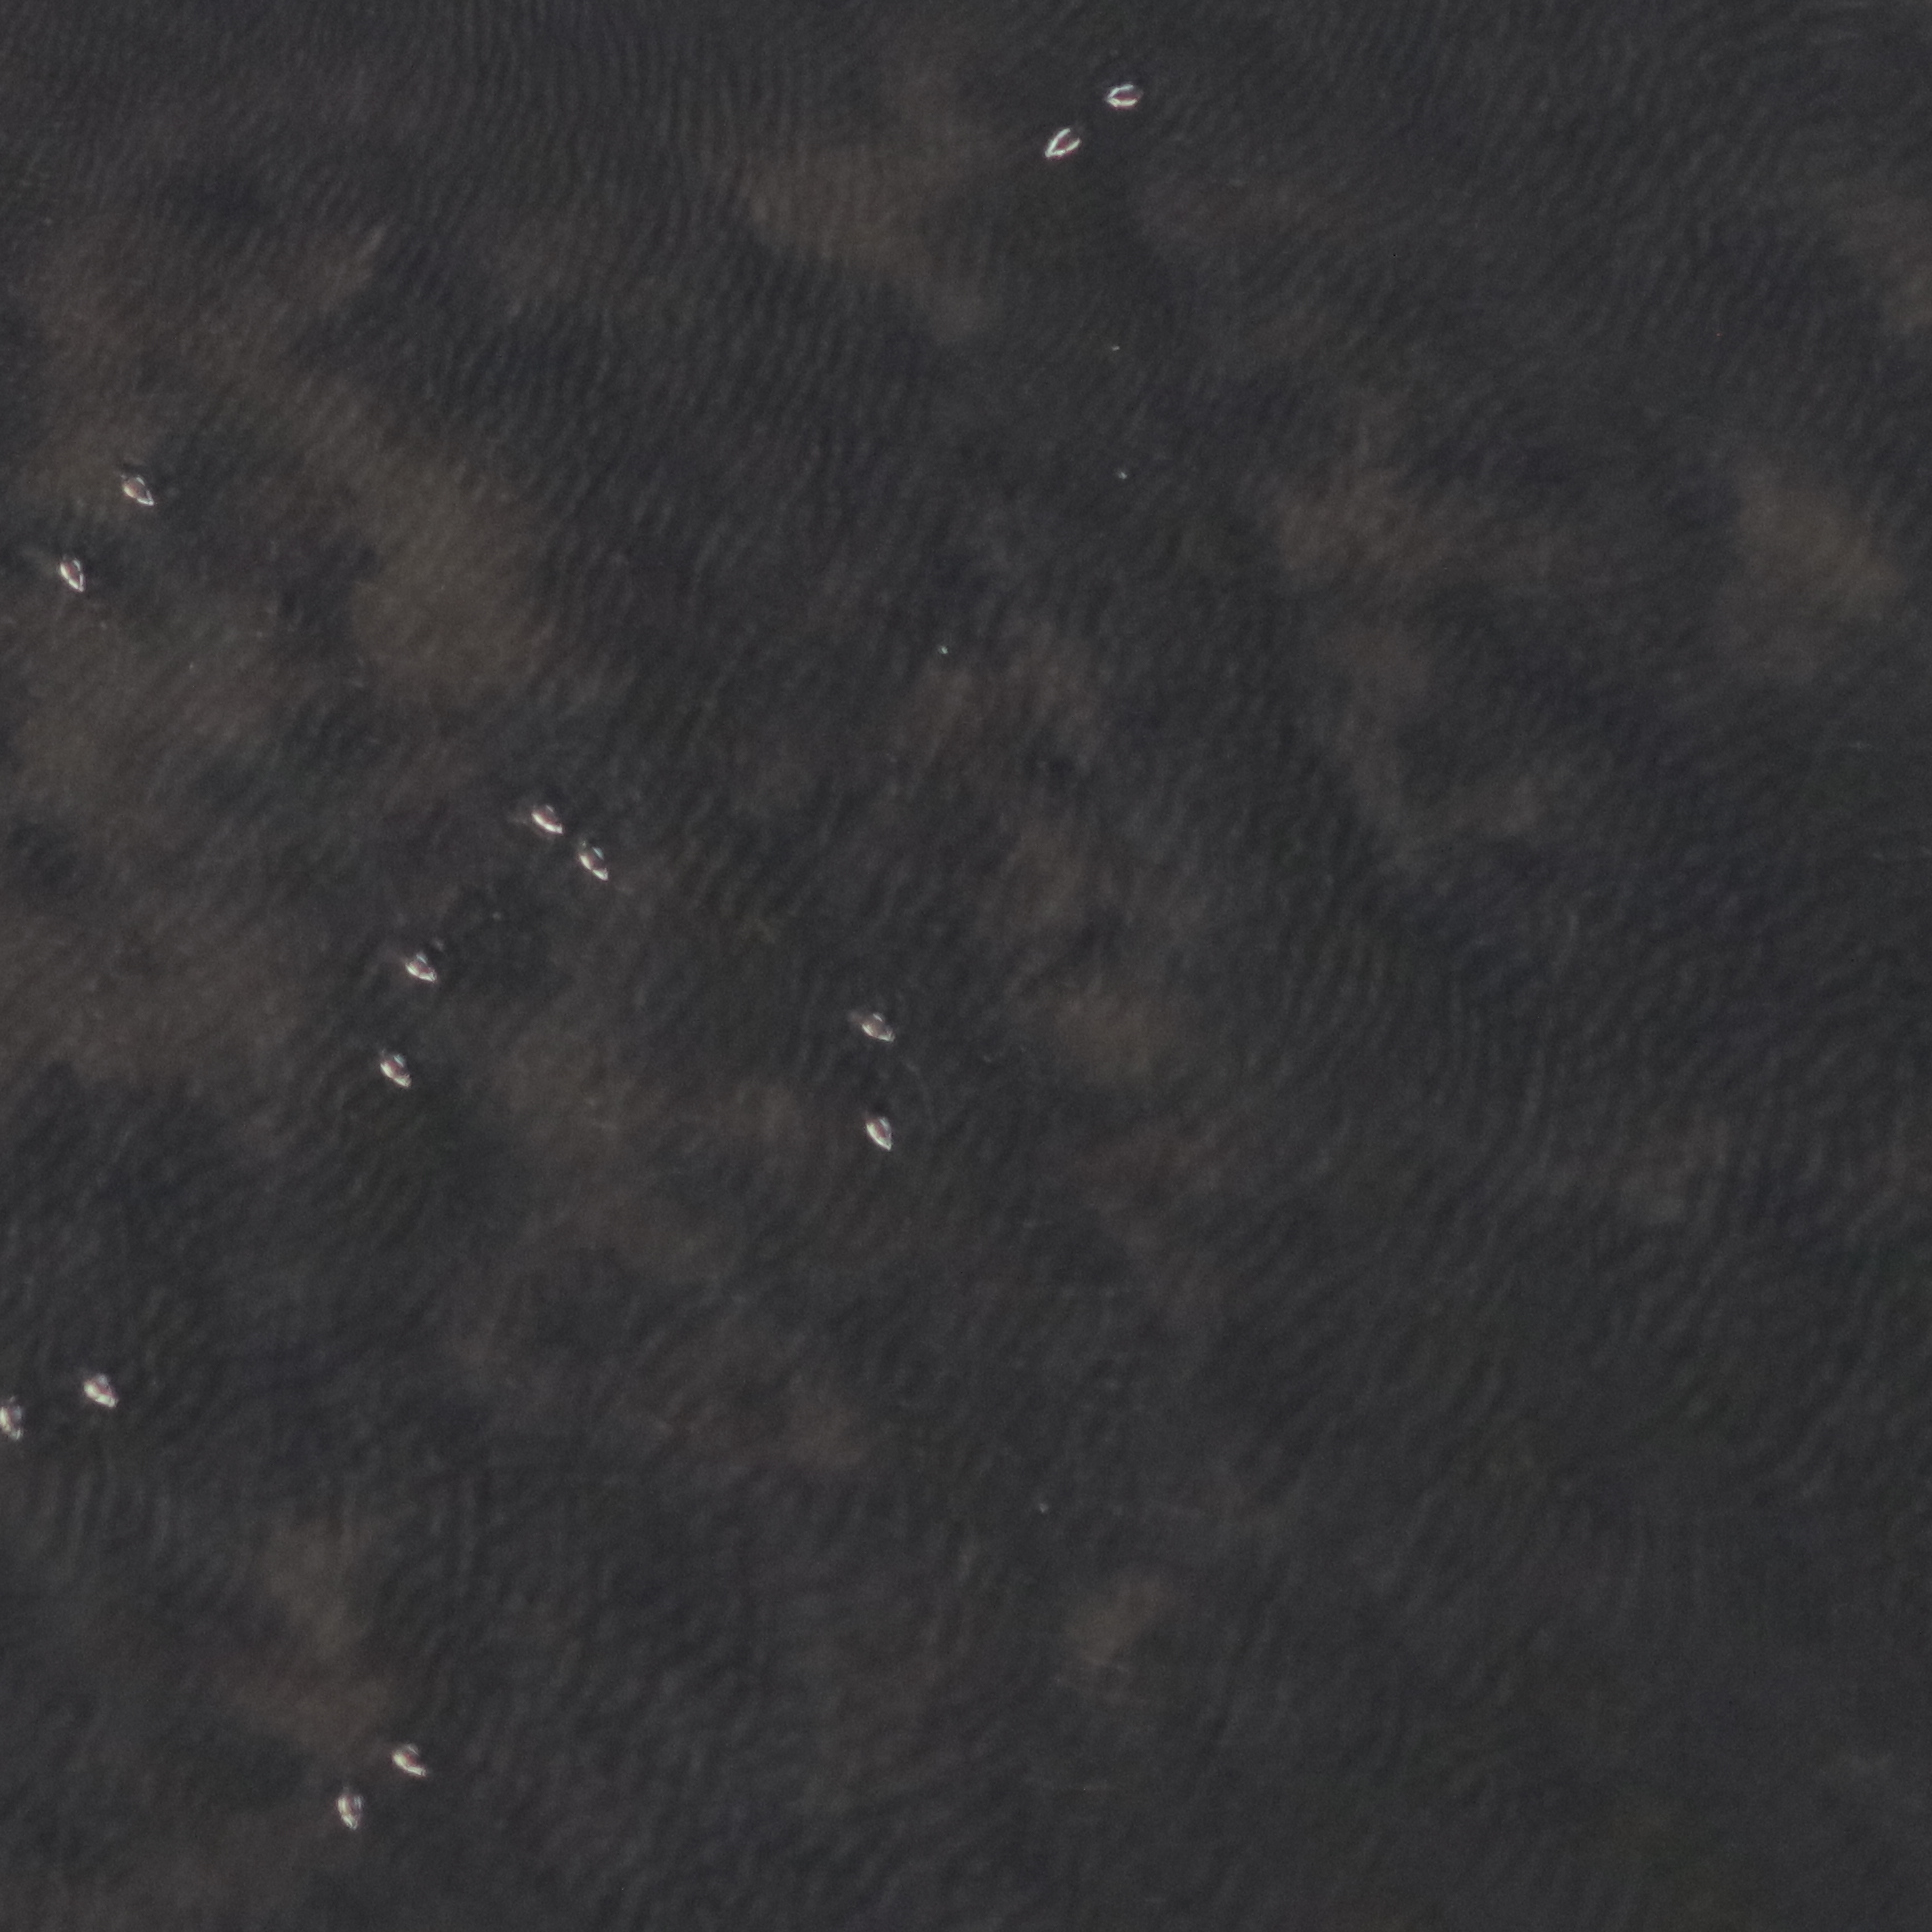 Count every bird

14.